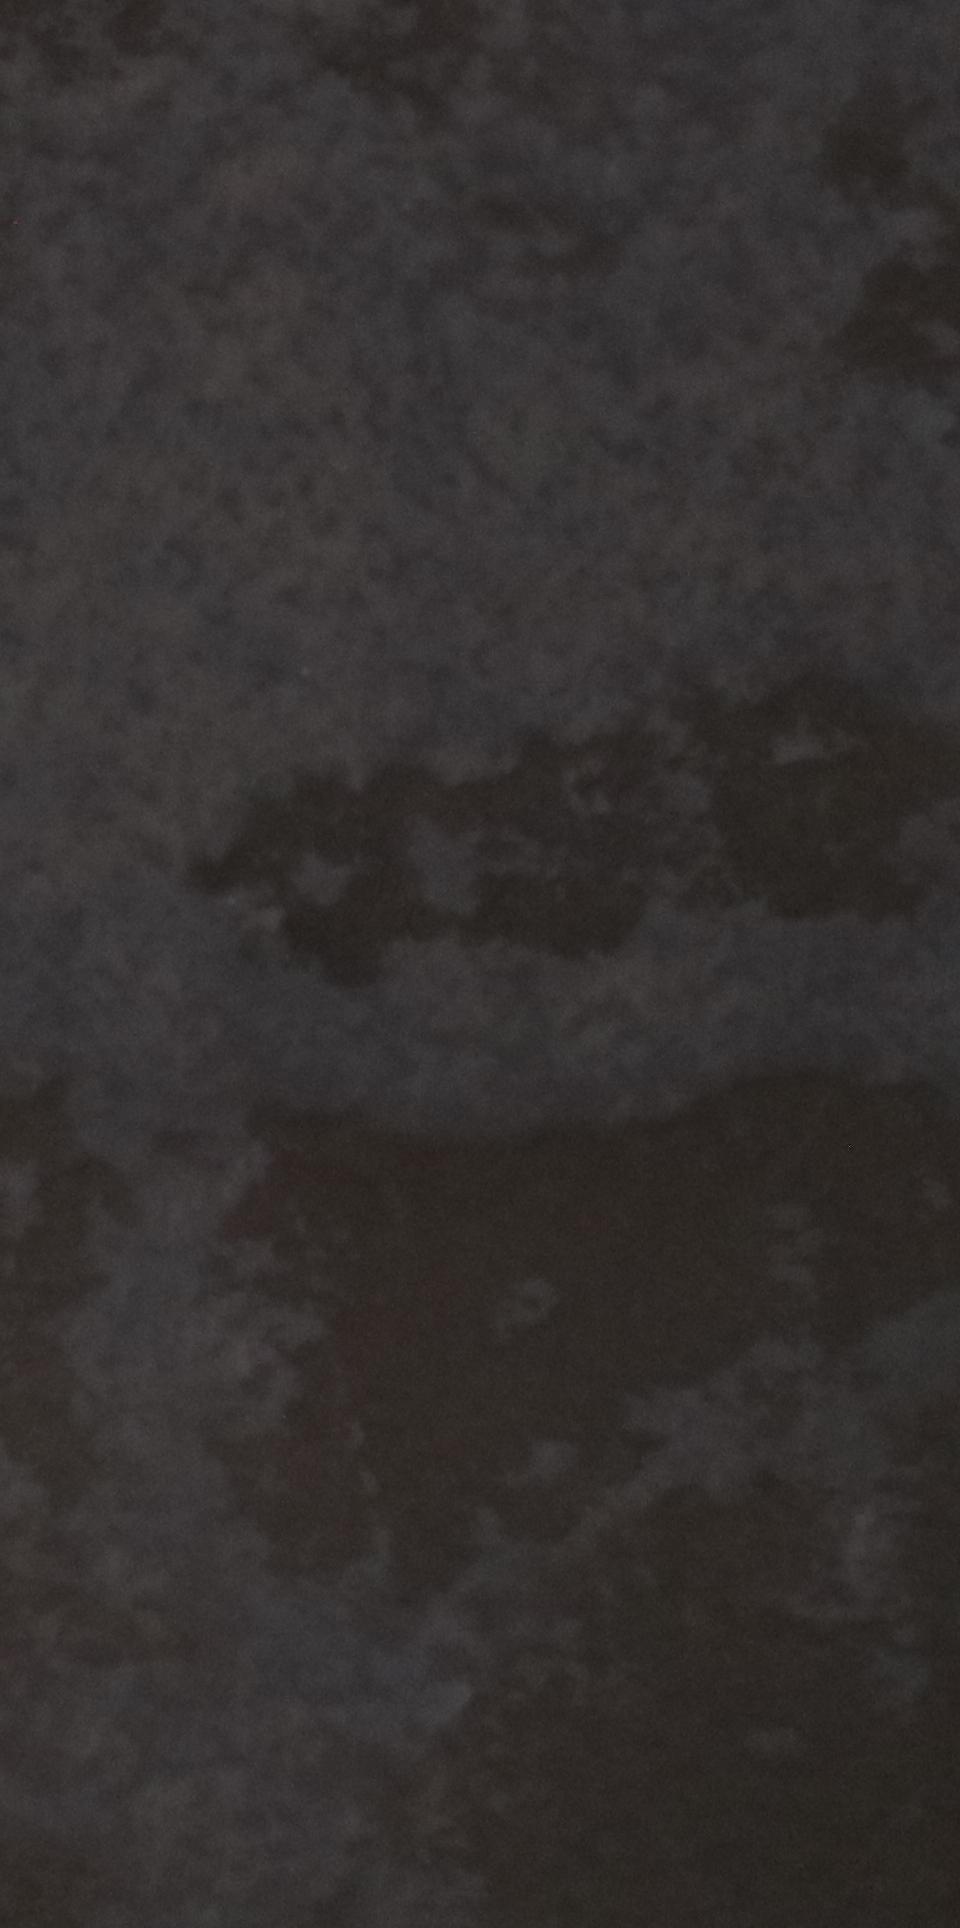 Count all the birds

0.